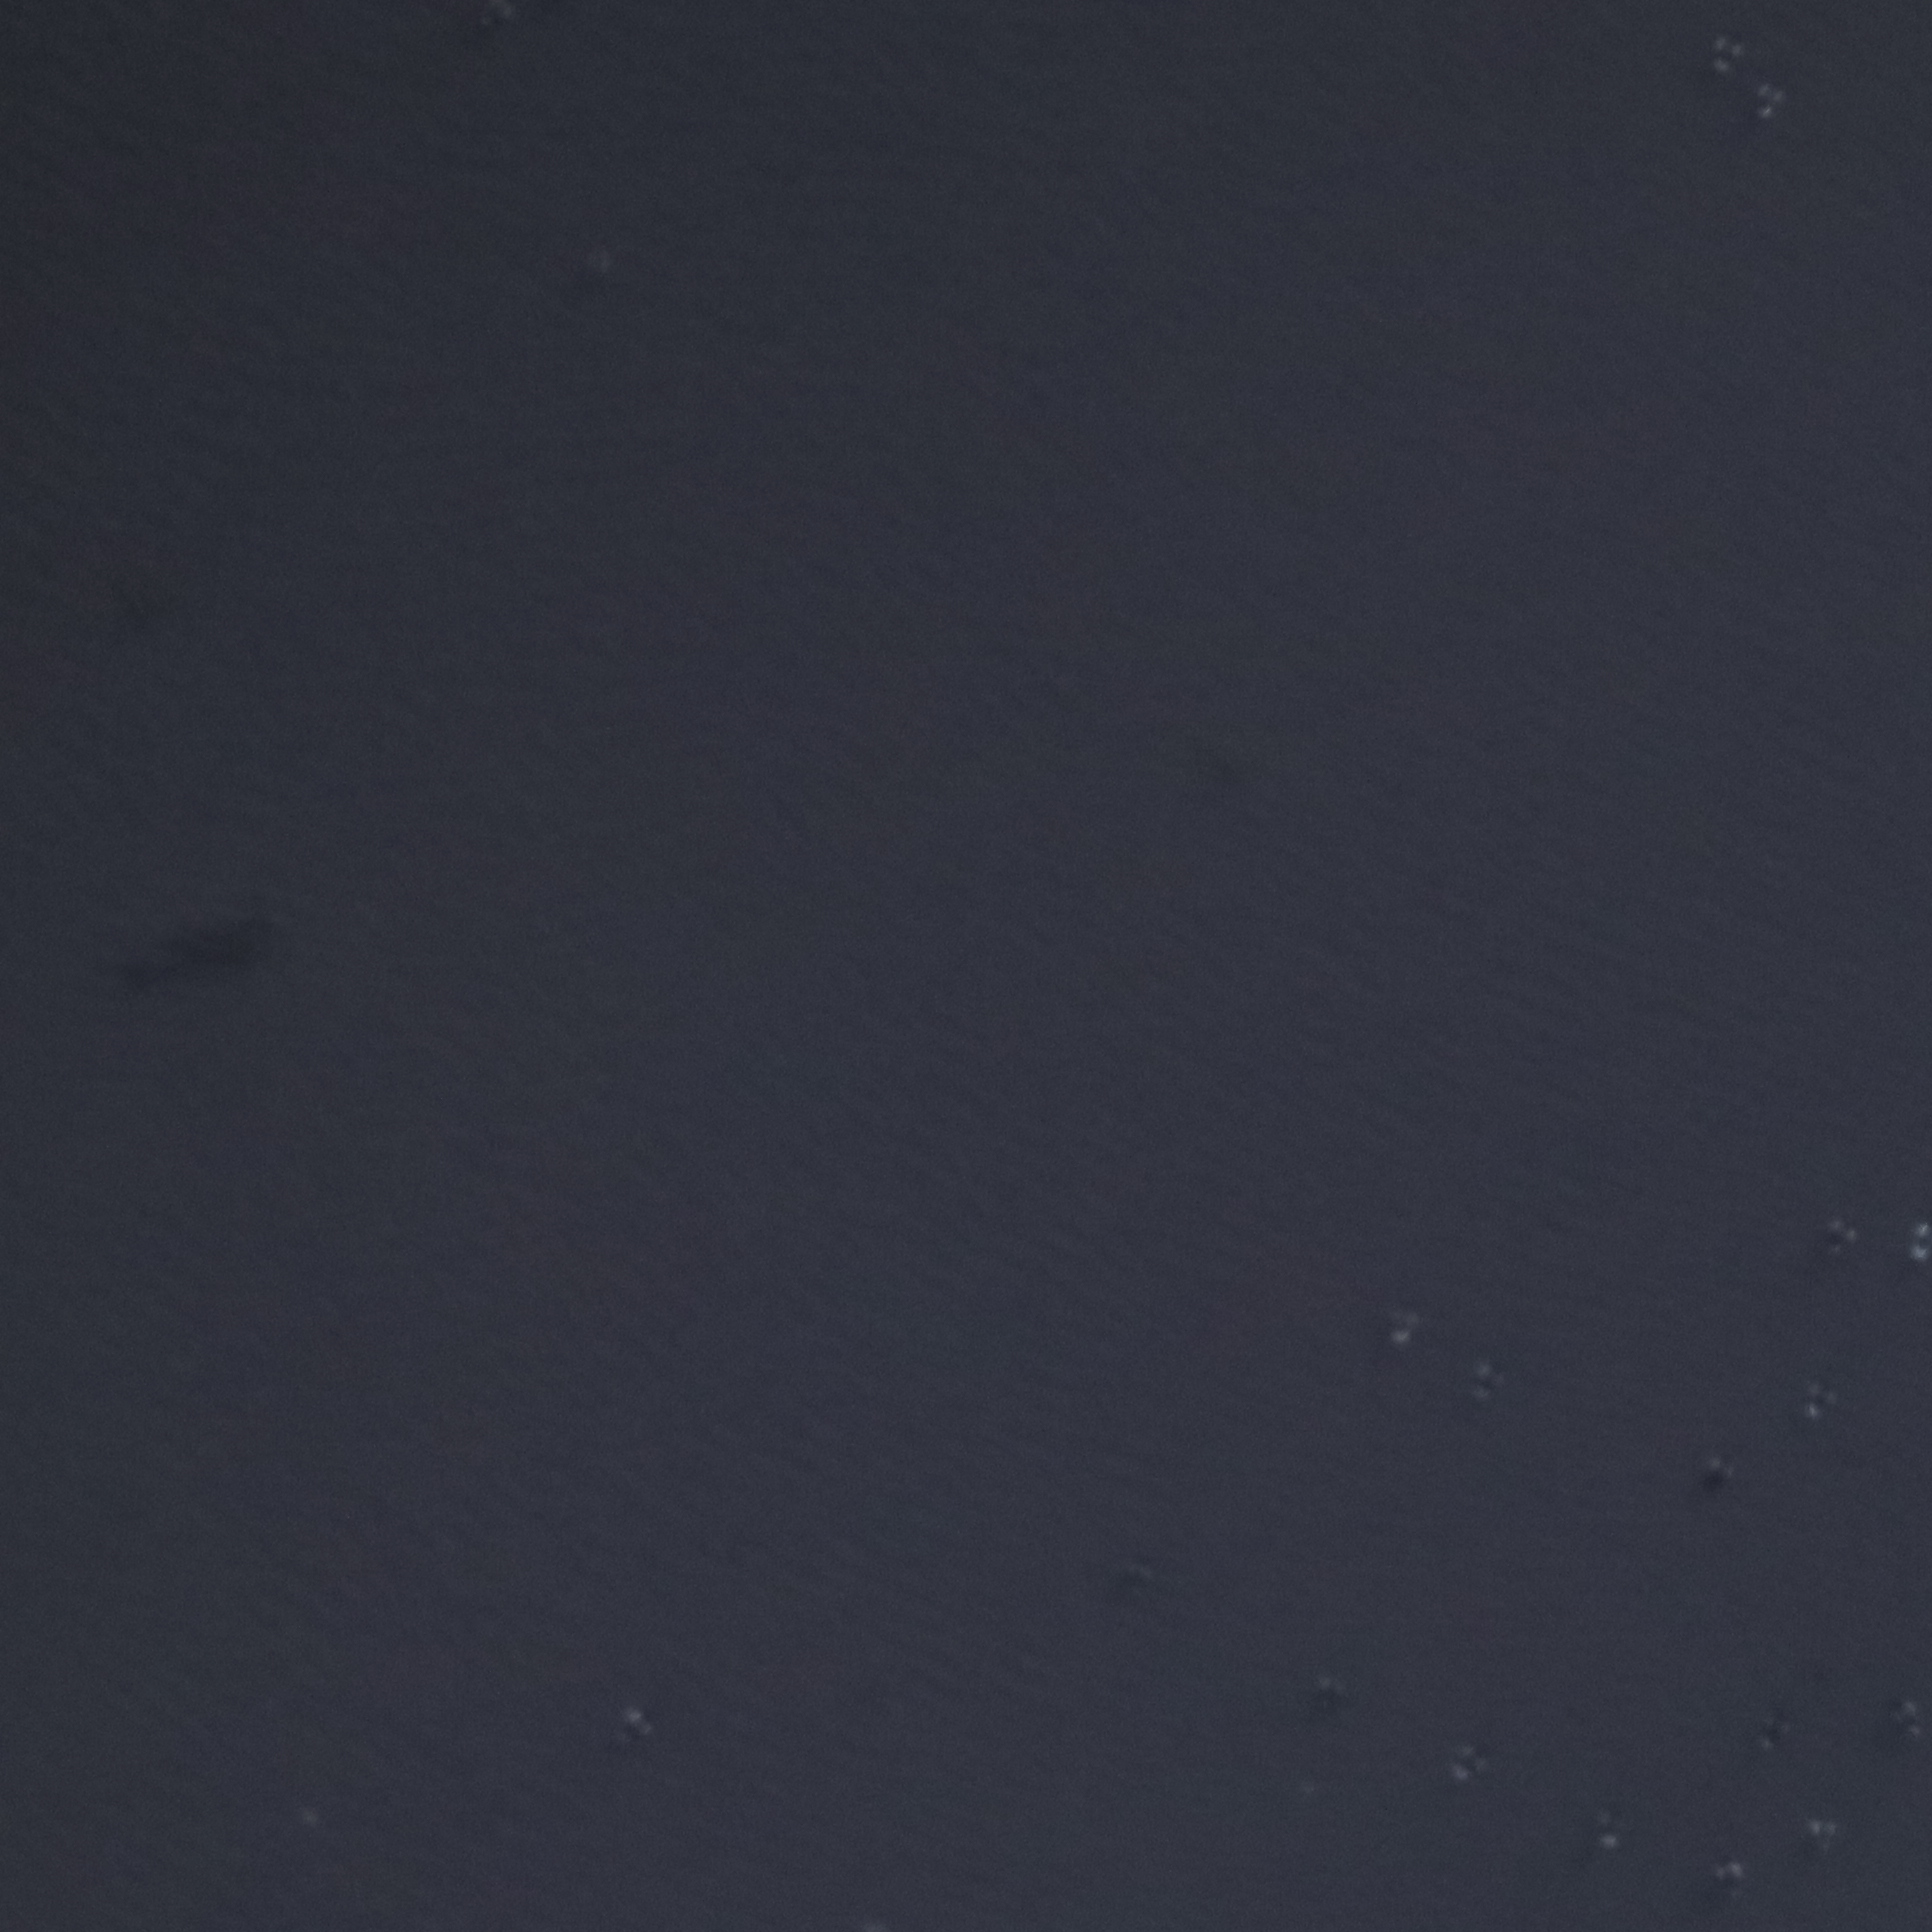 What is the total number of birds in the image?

17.